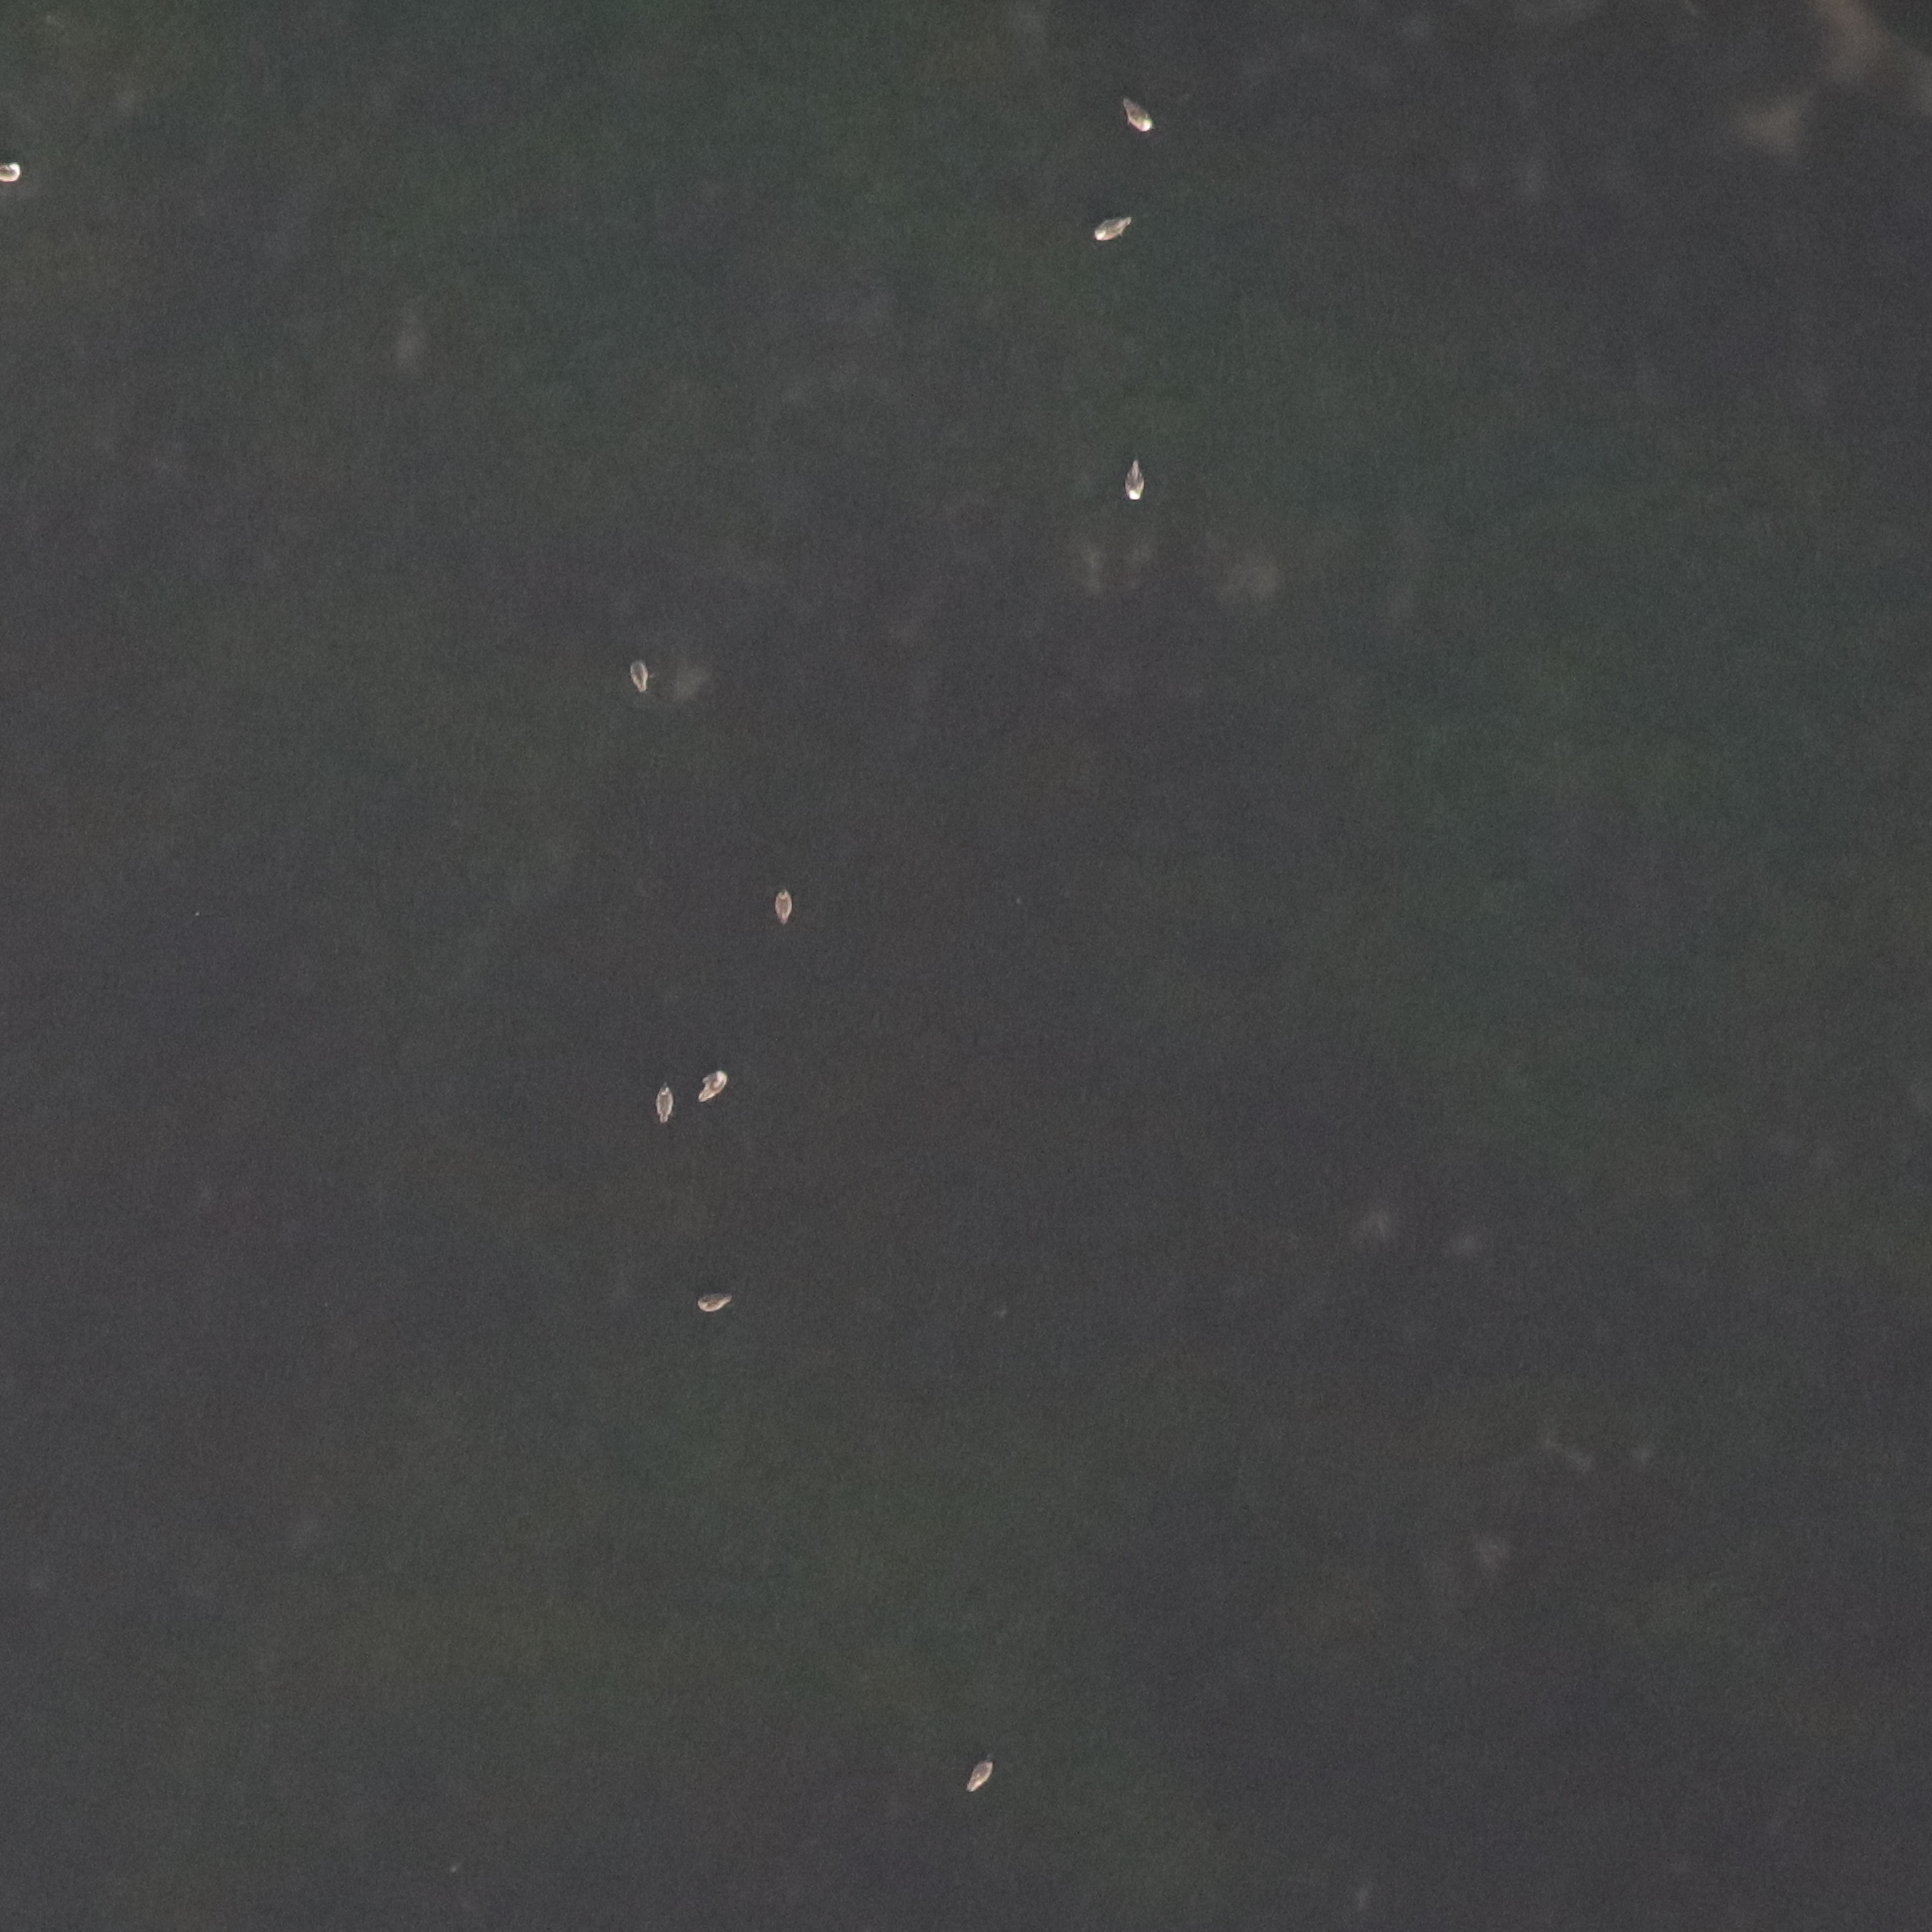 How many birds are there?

10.